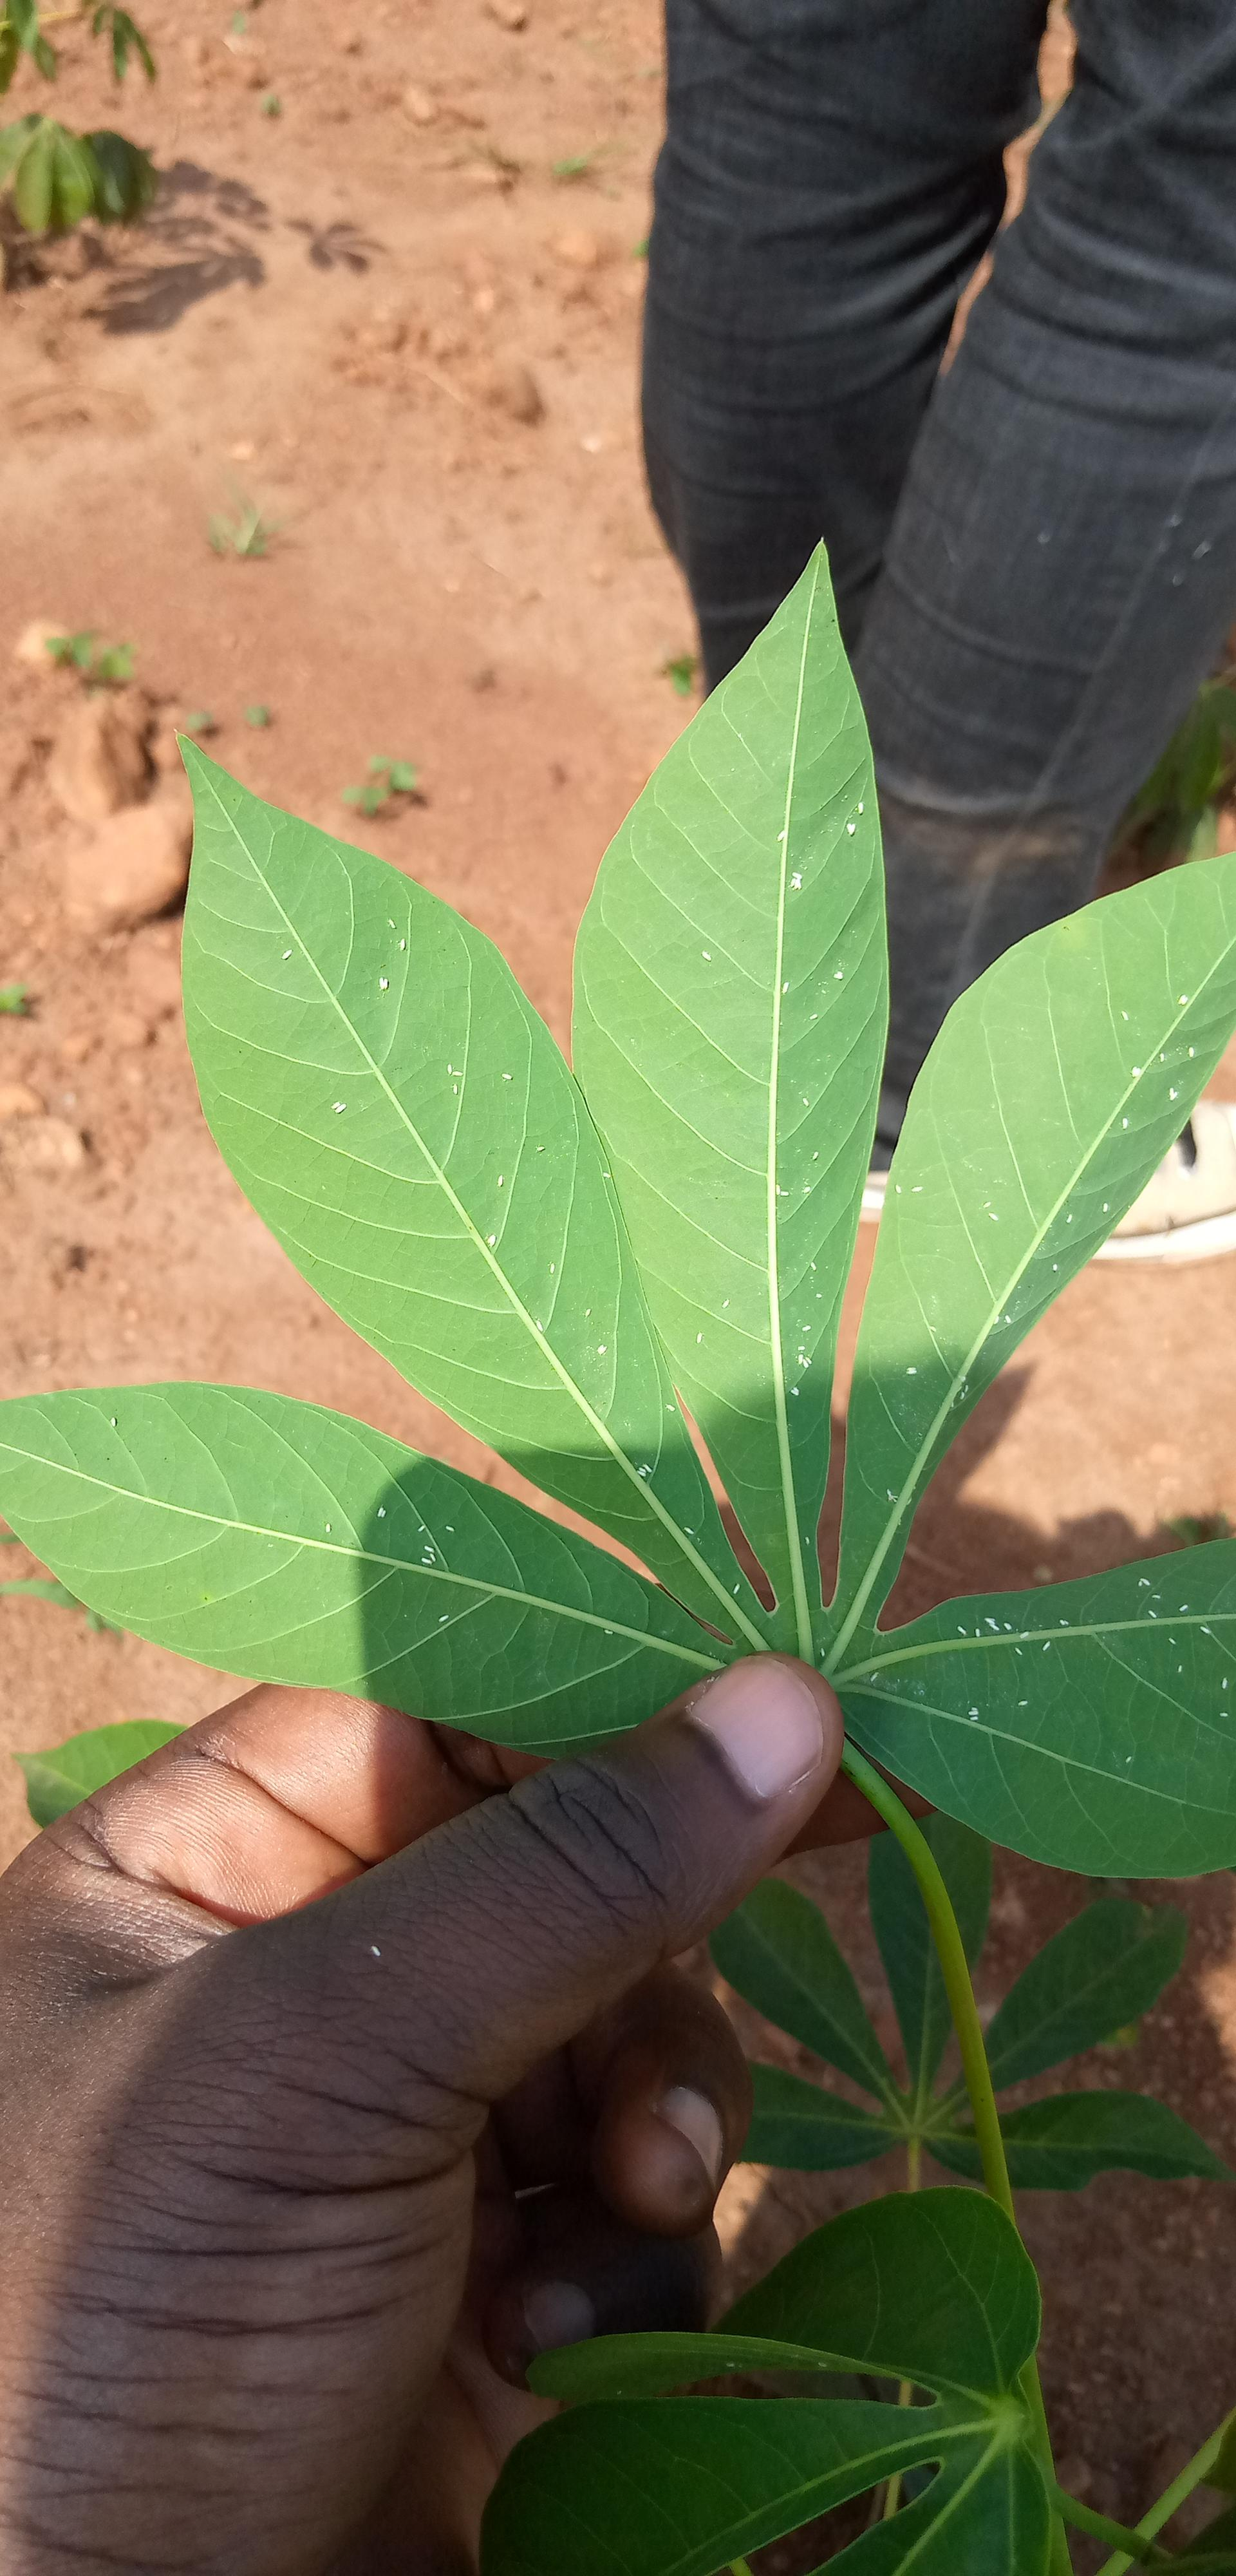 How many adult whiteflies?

118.